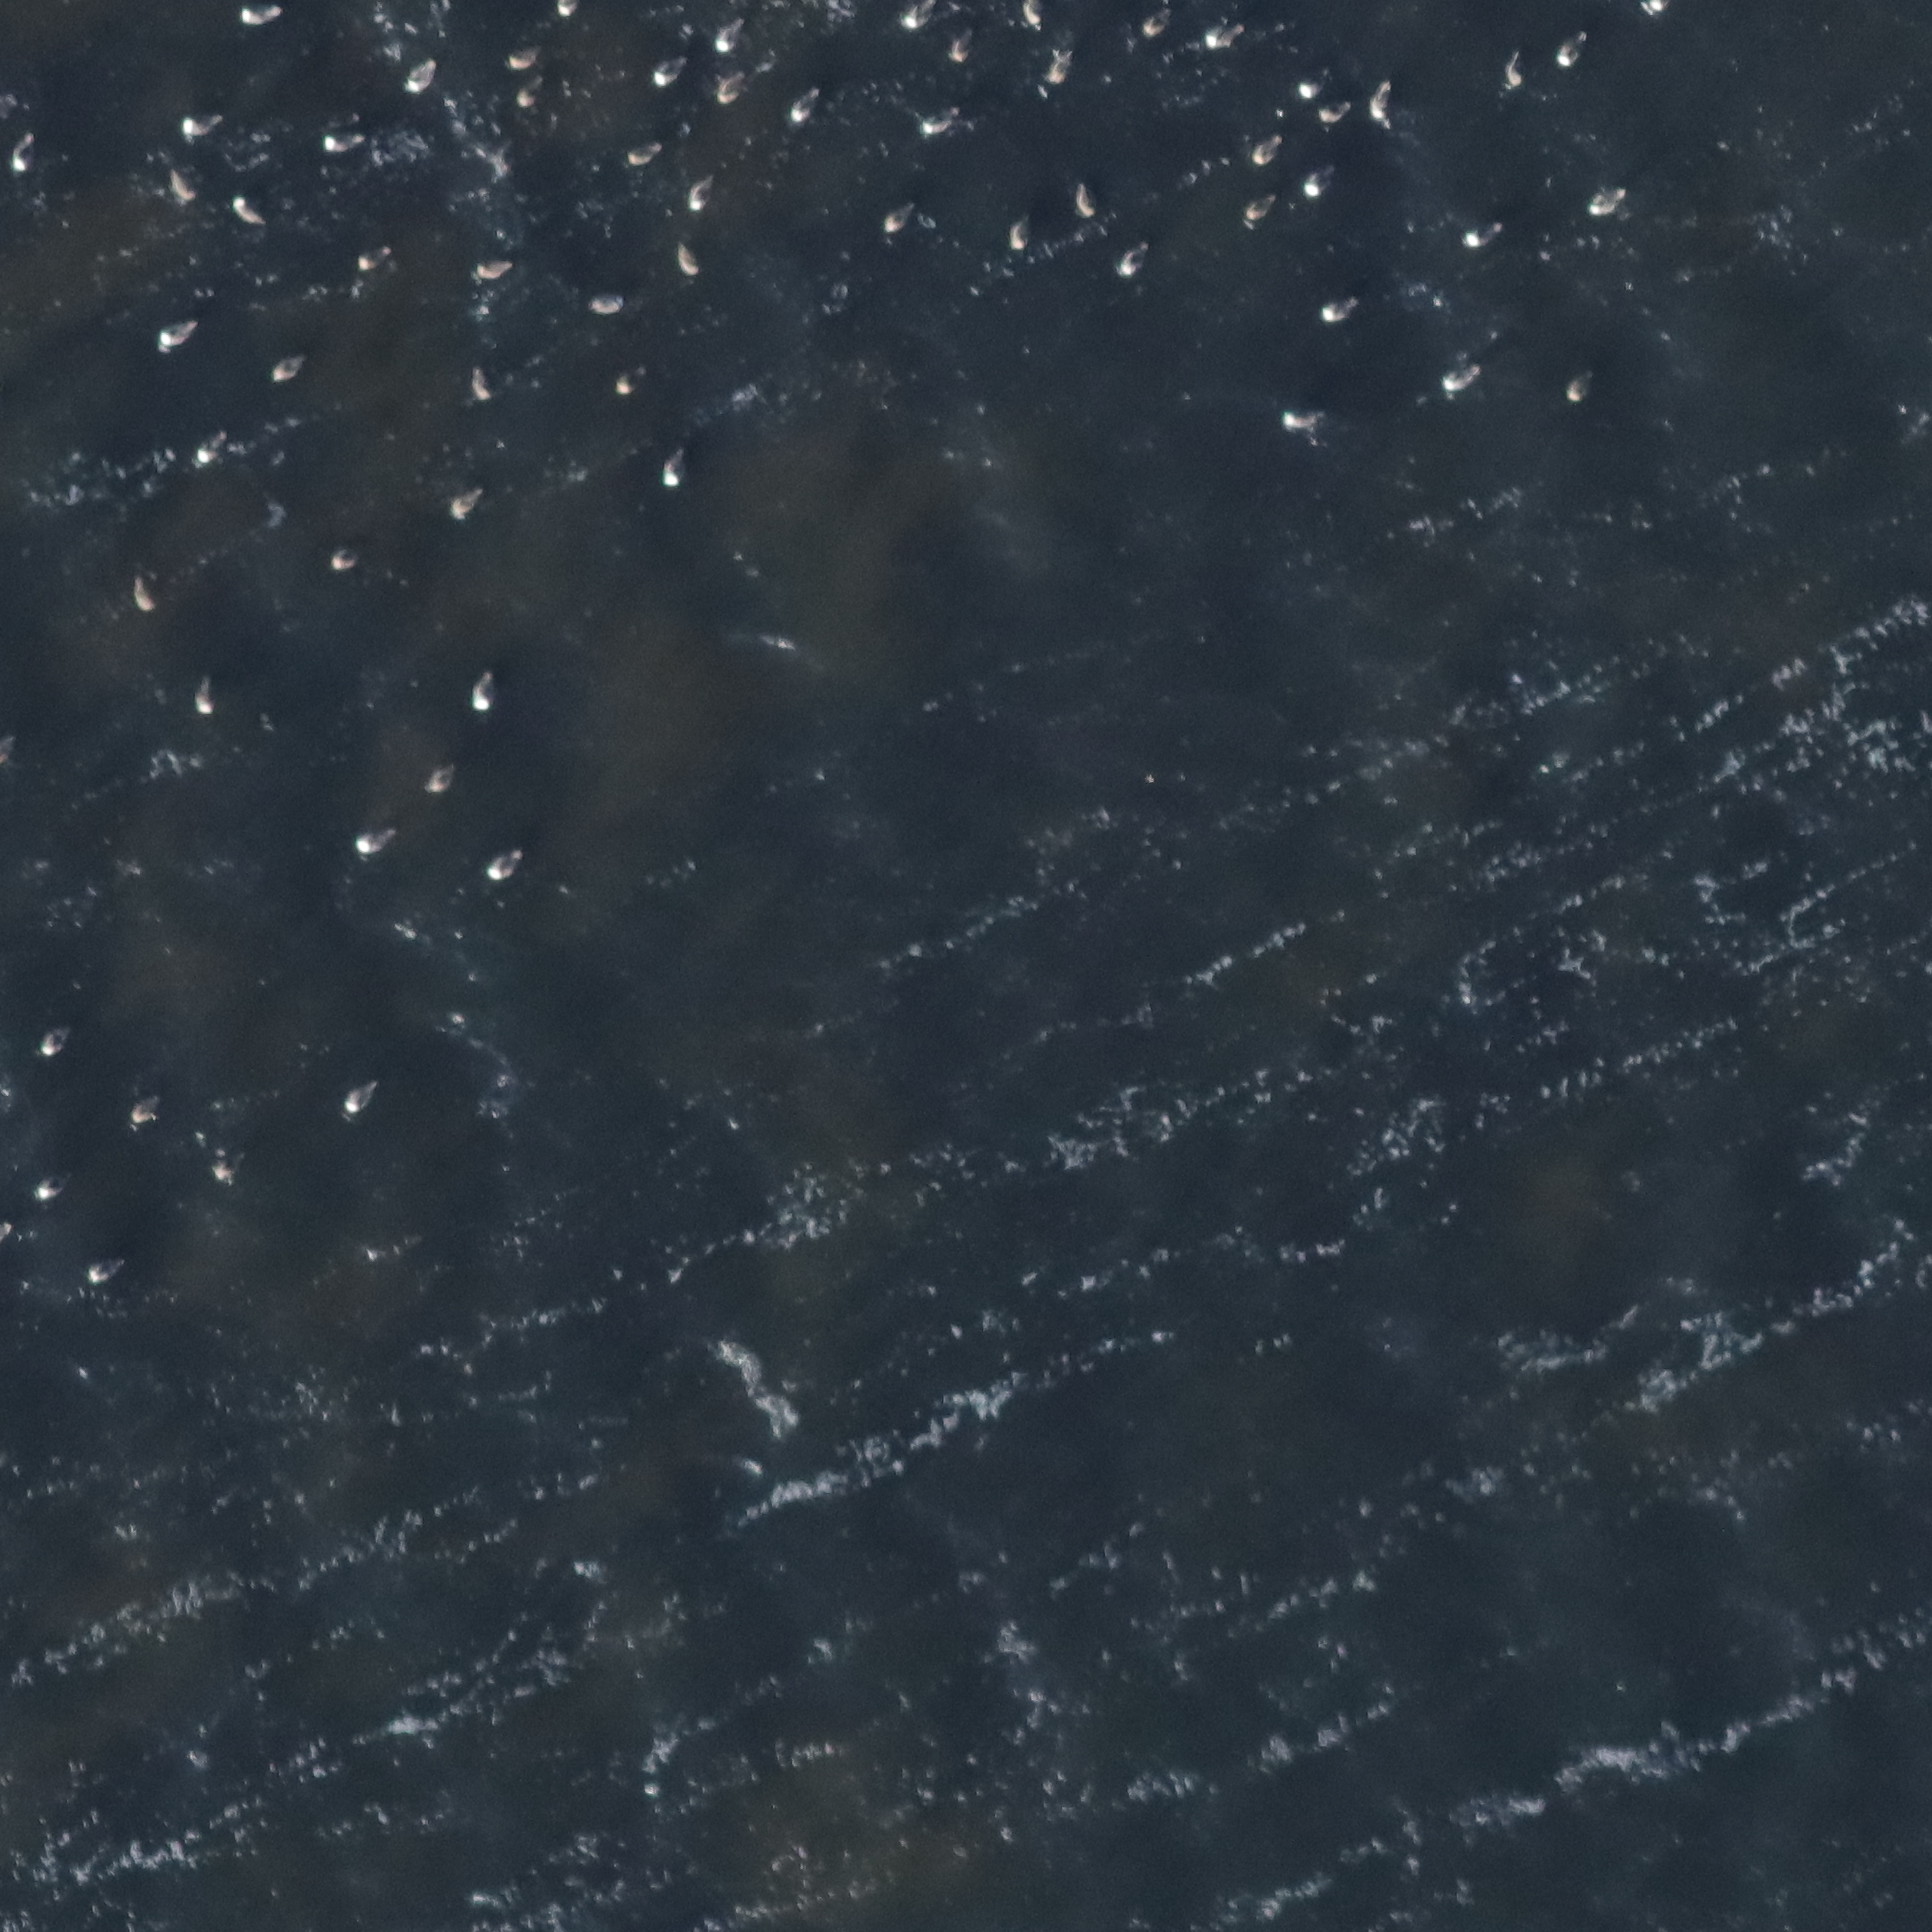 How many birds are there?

66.